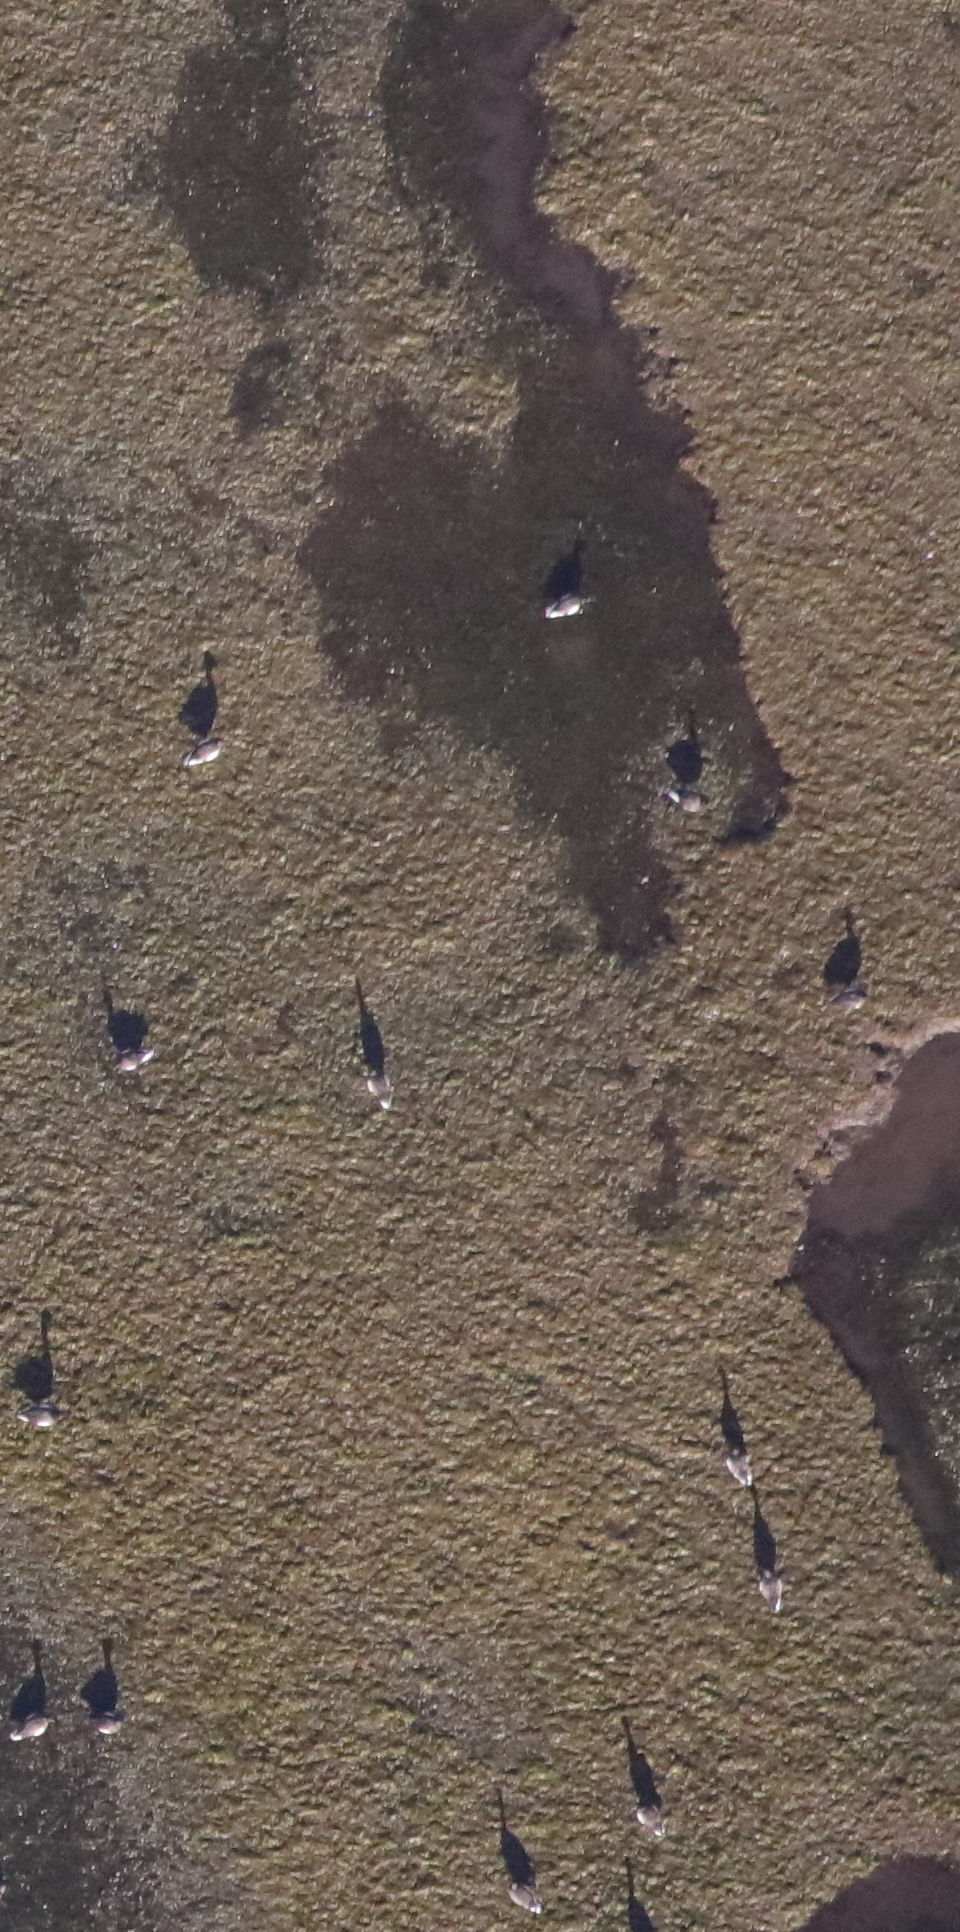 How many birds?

13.